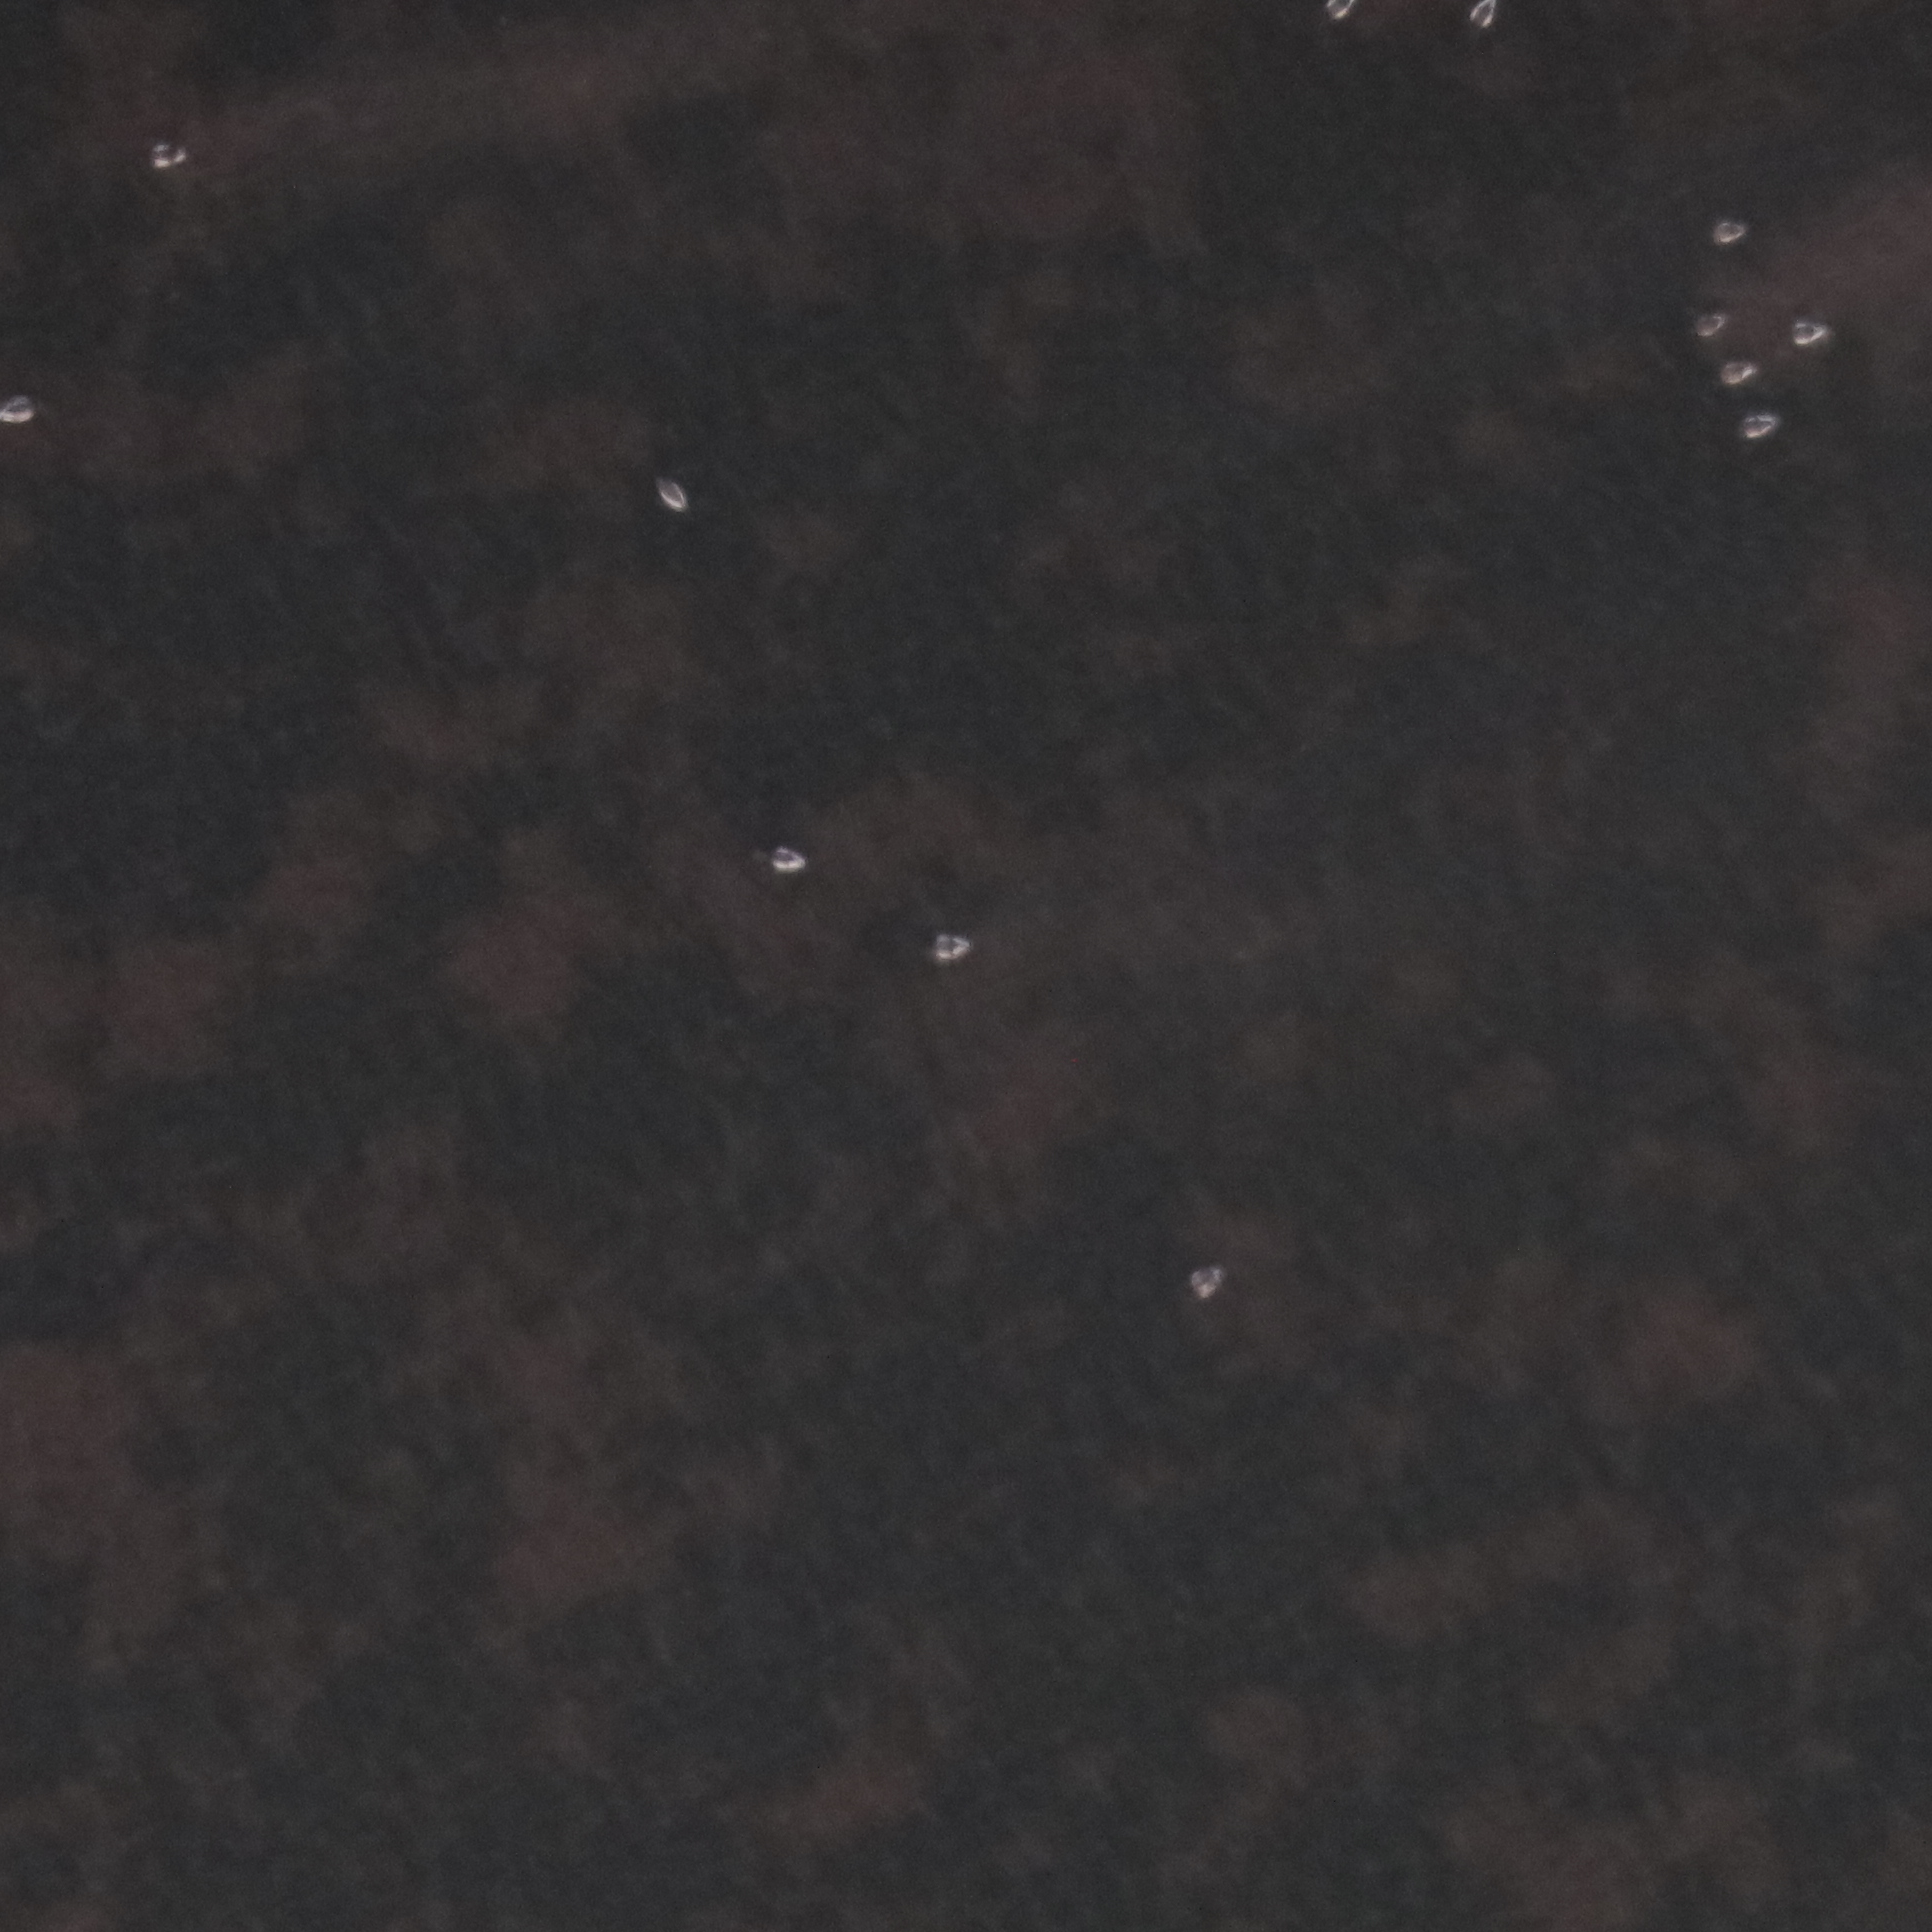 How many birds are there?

13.